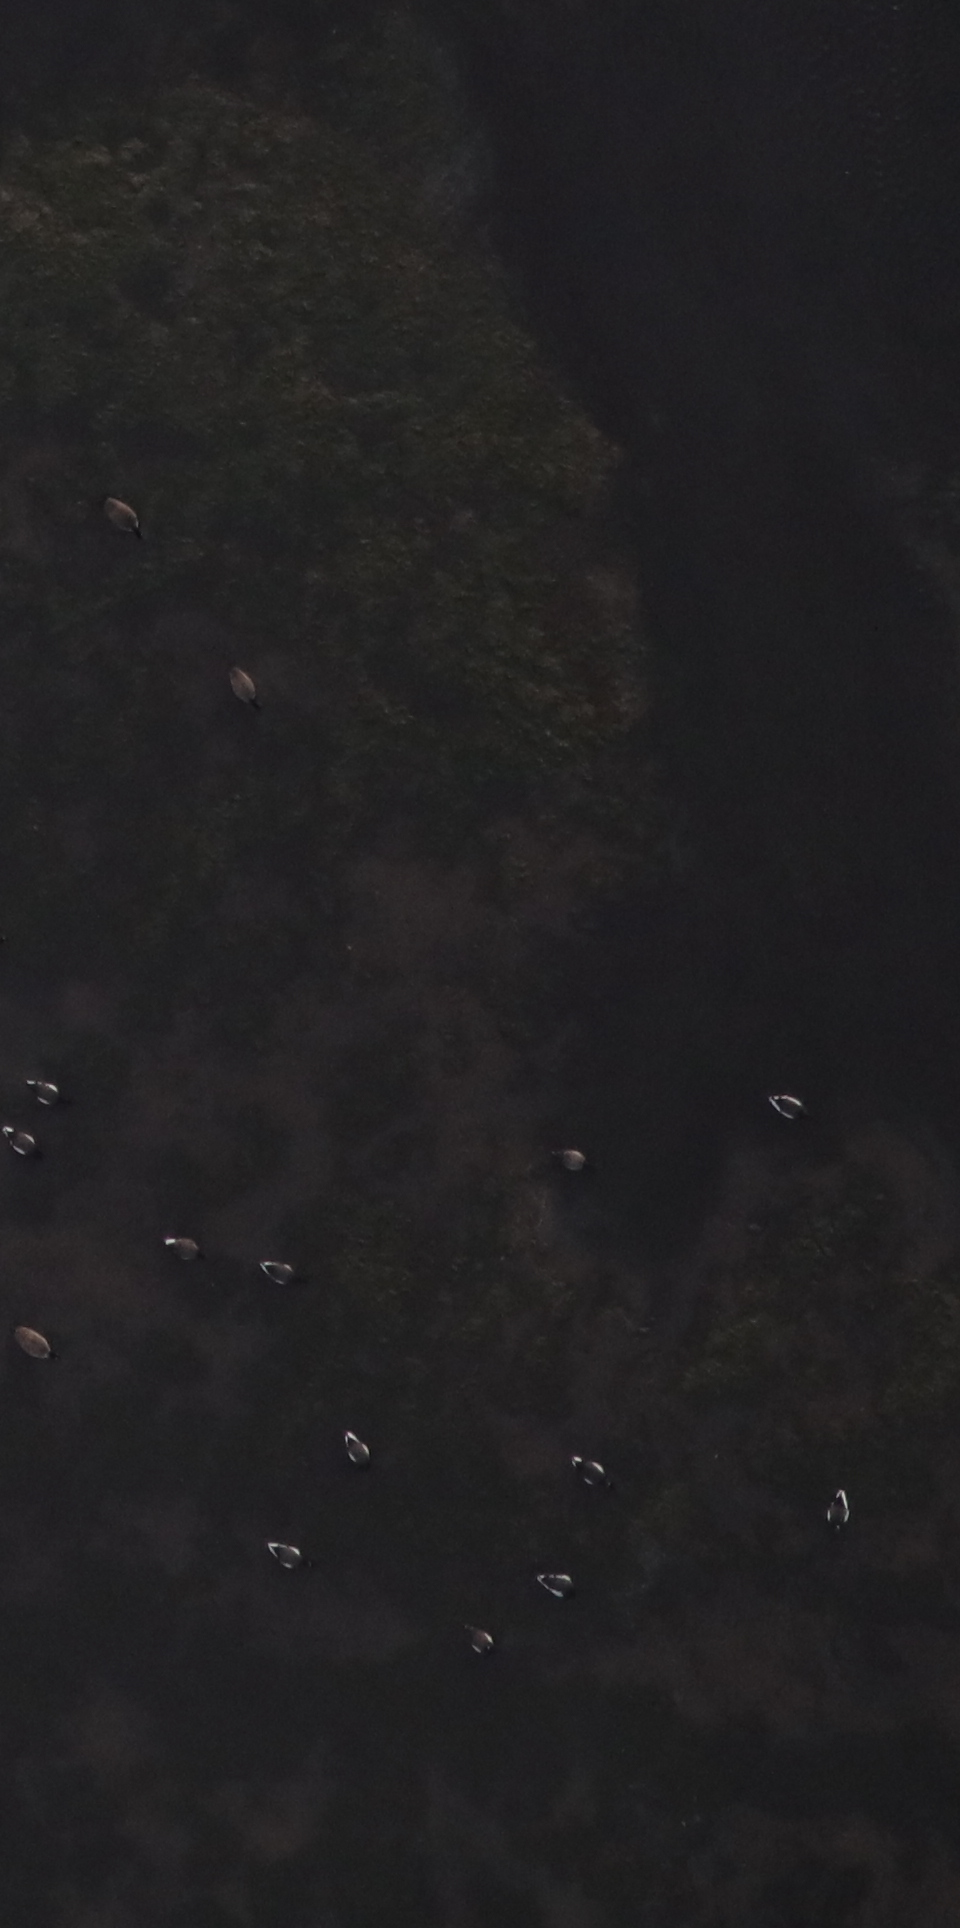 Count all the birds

15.